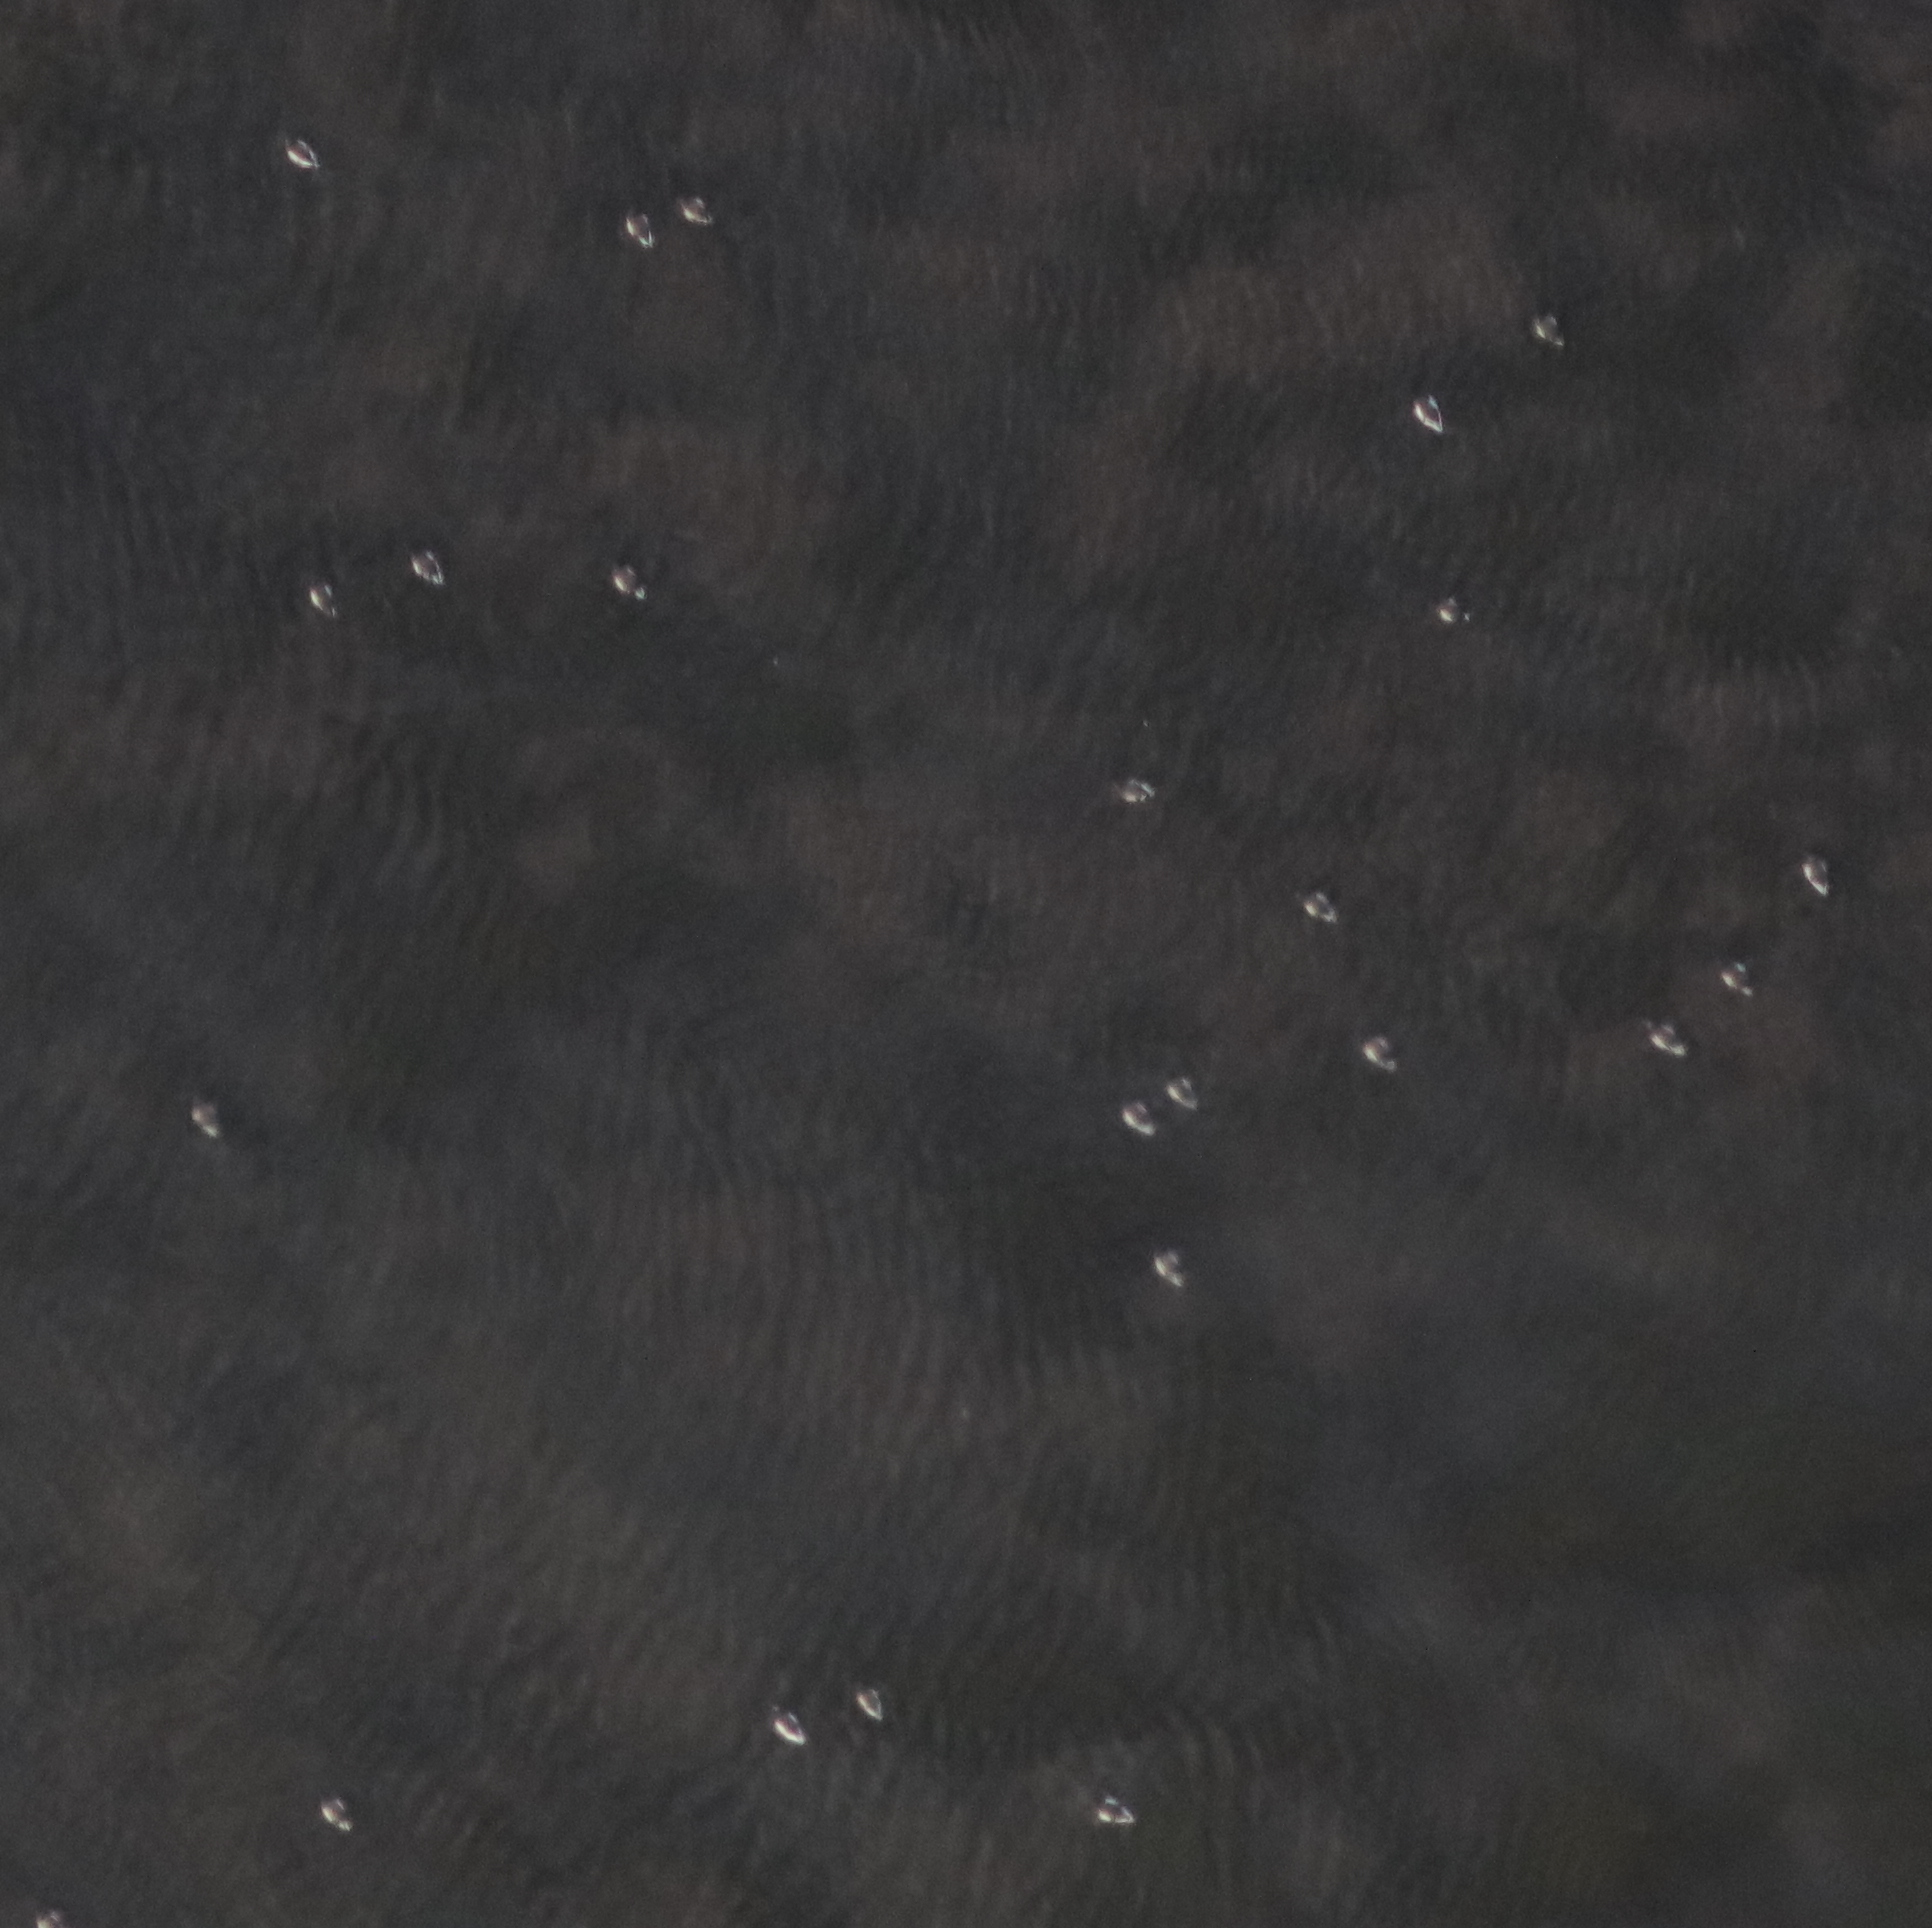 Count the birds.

23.